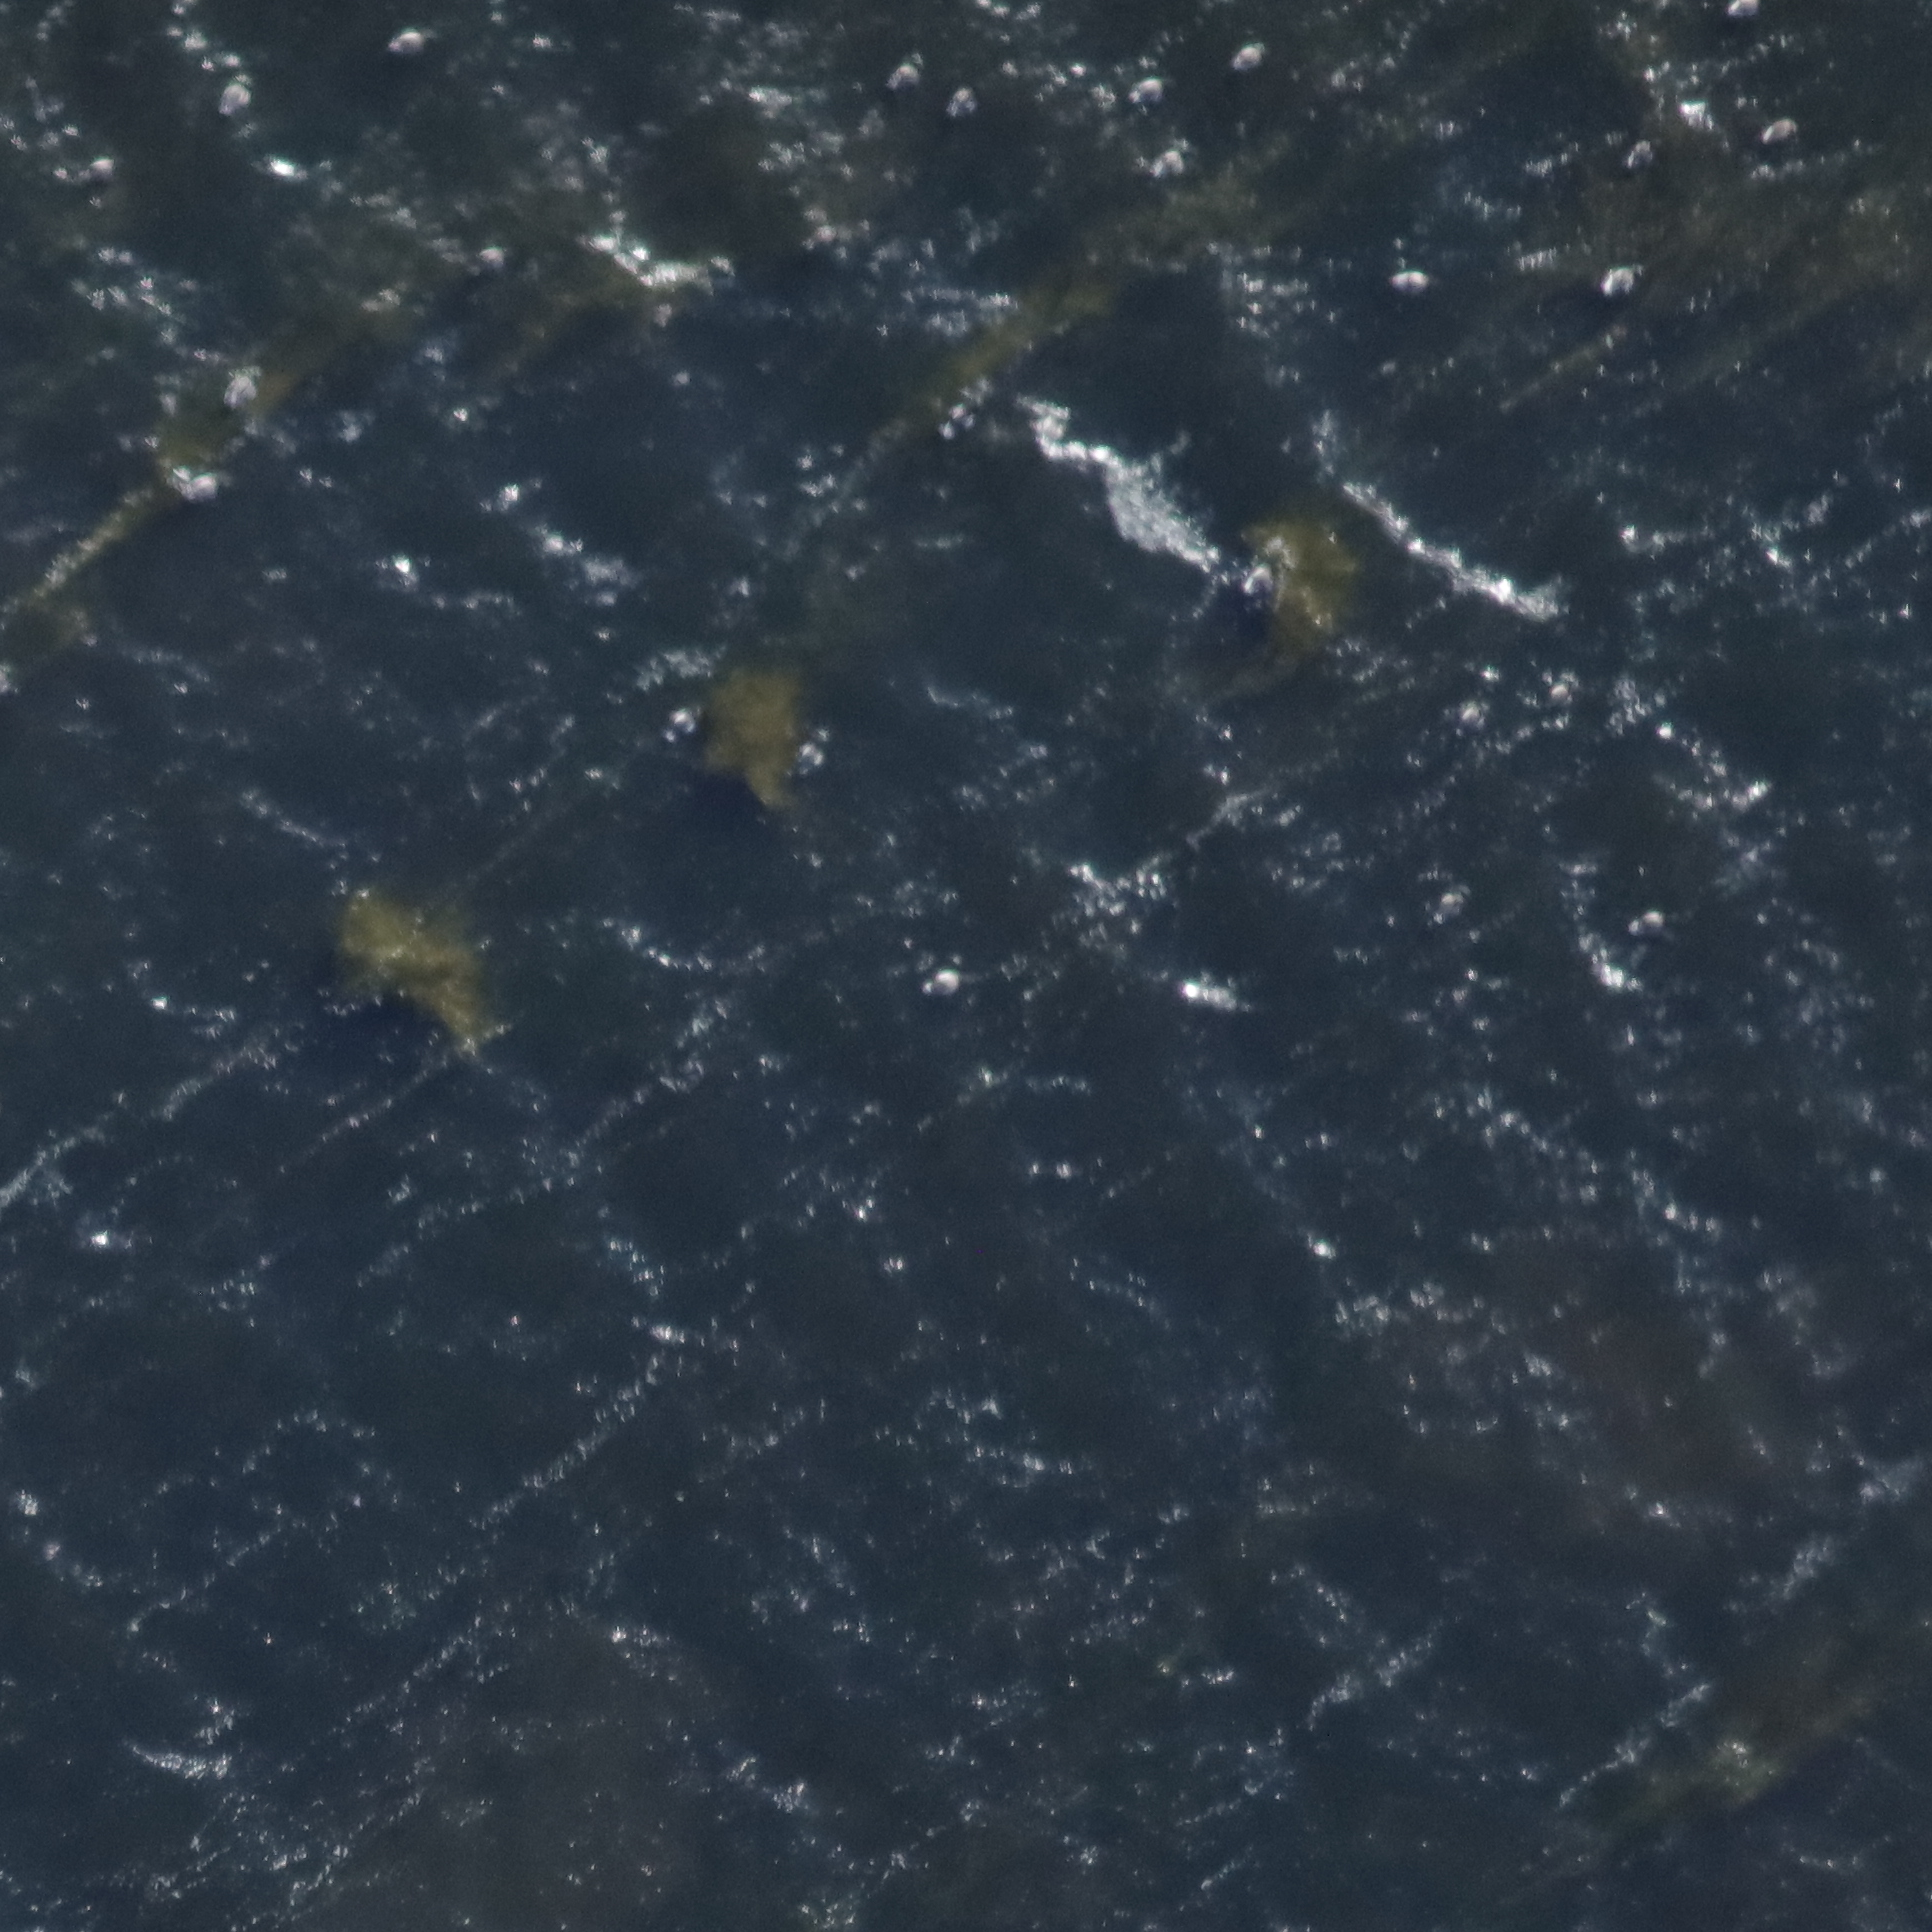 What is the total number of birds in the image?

21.